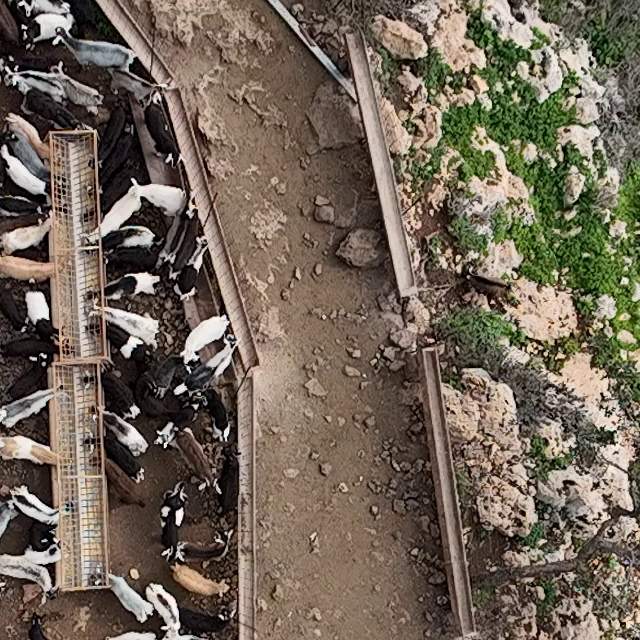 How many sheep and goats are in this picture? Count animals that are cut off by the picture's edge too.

62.